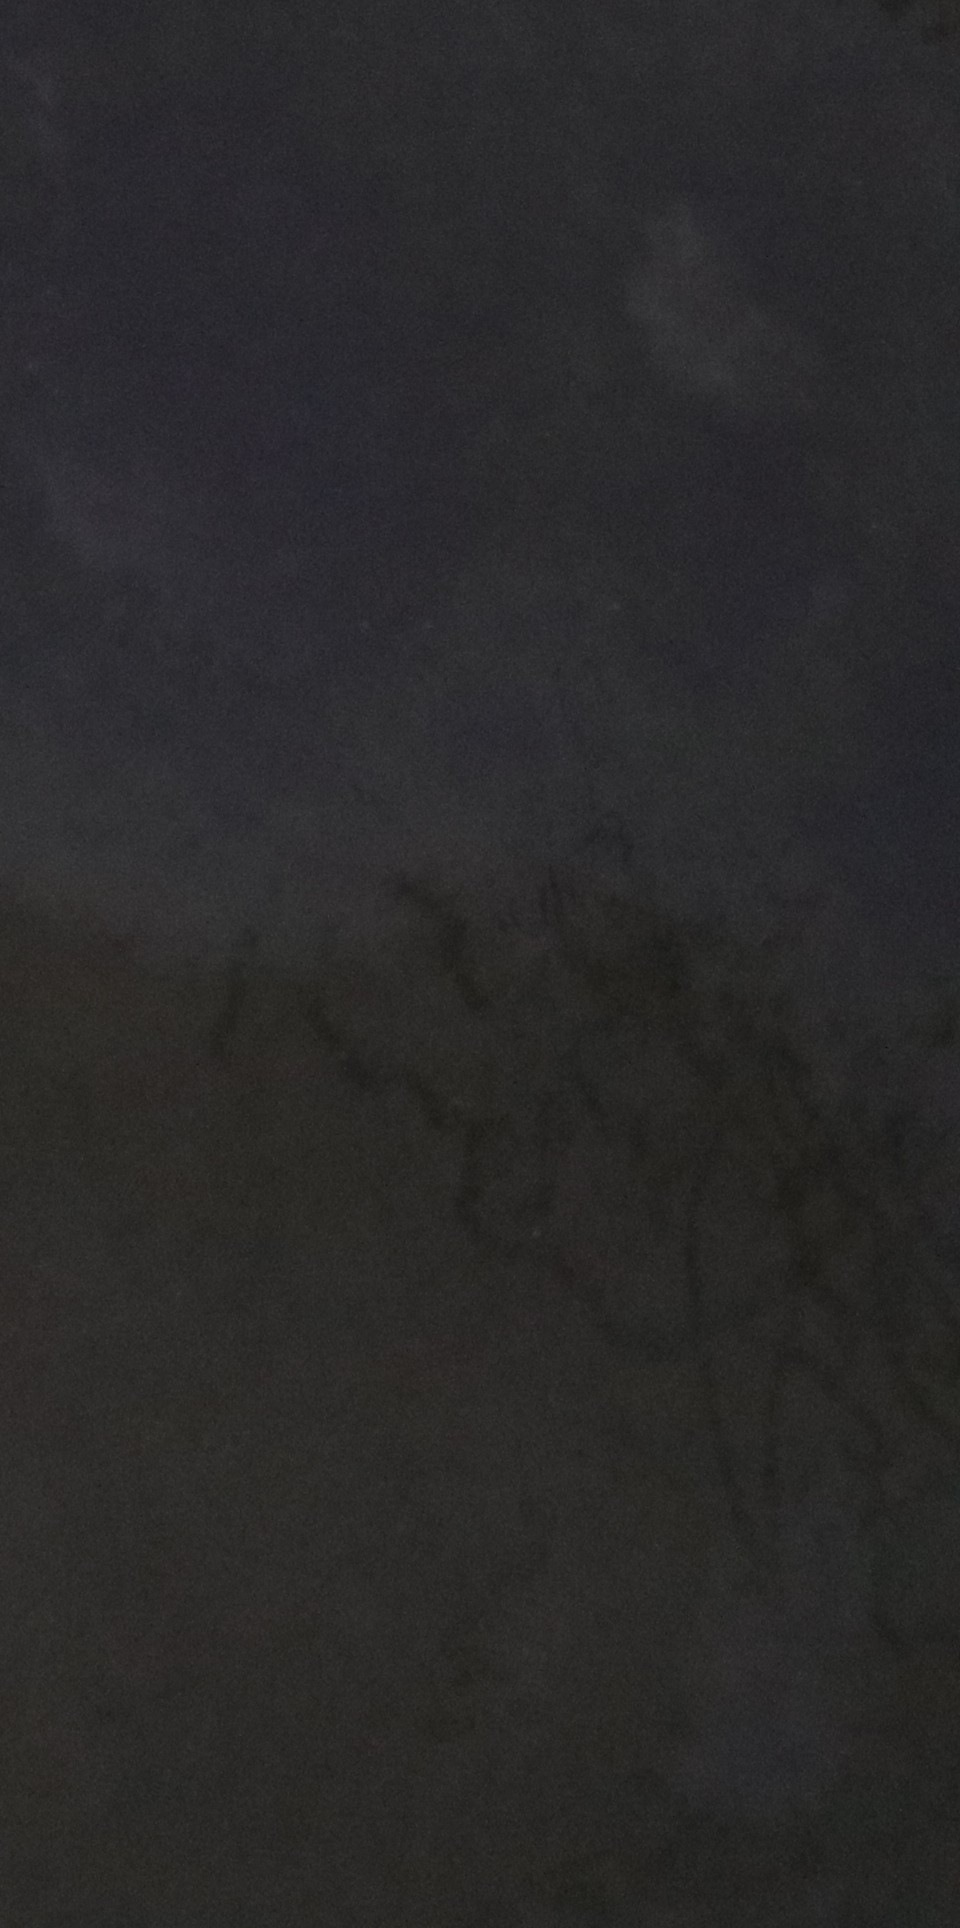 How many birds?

0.